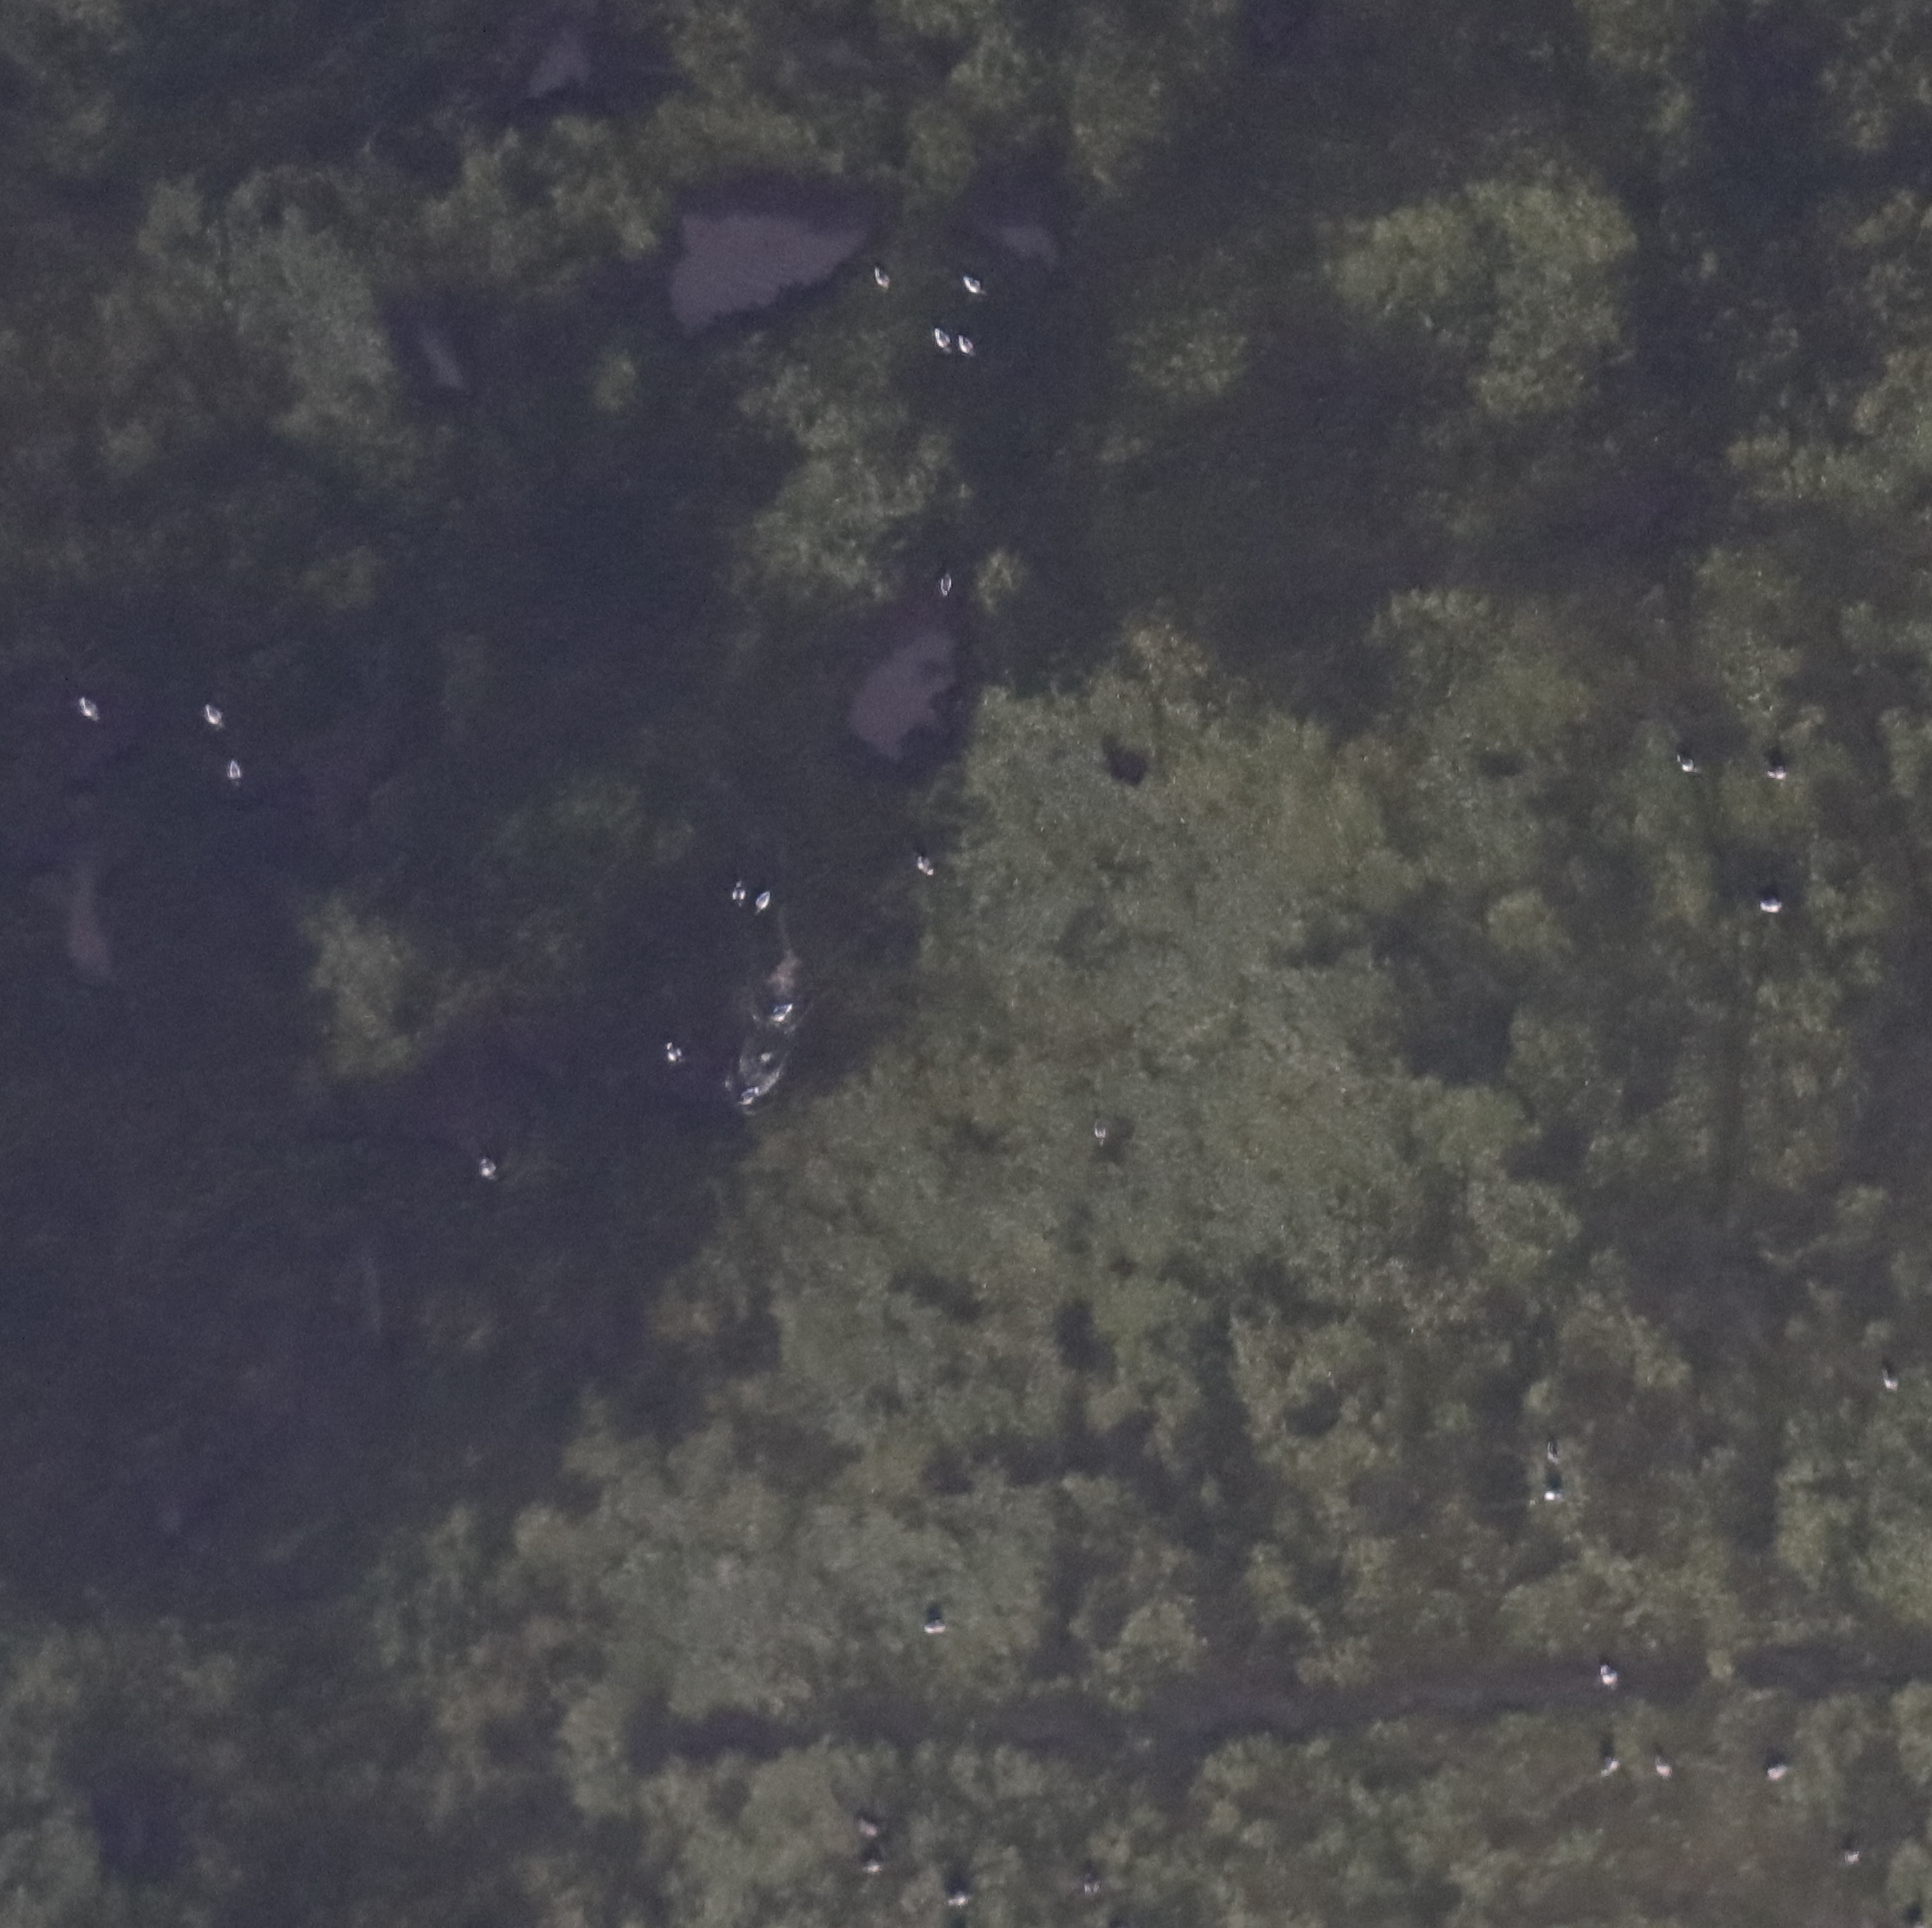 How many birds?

32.